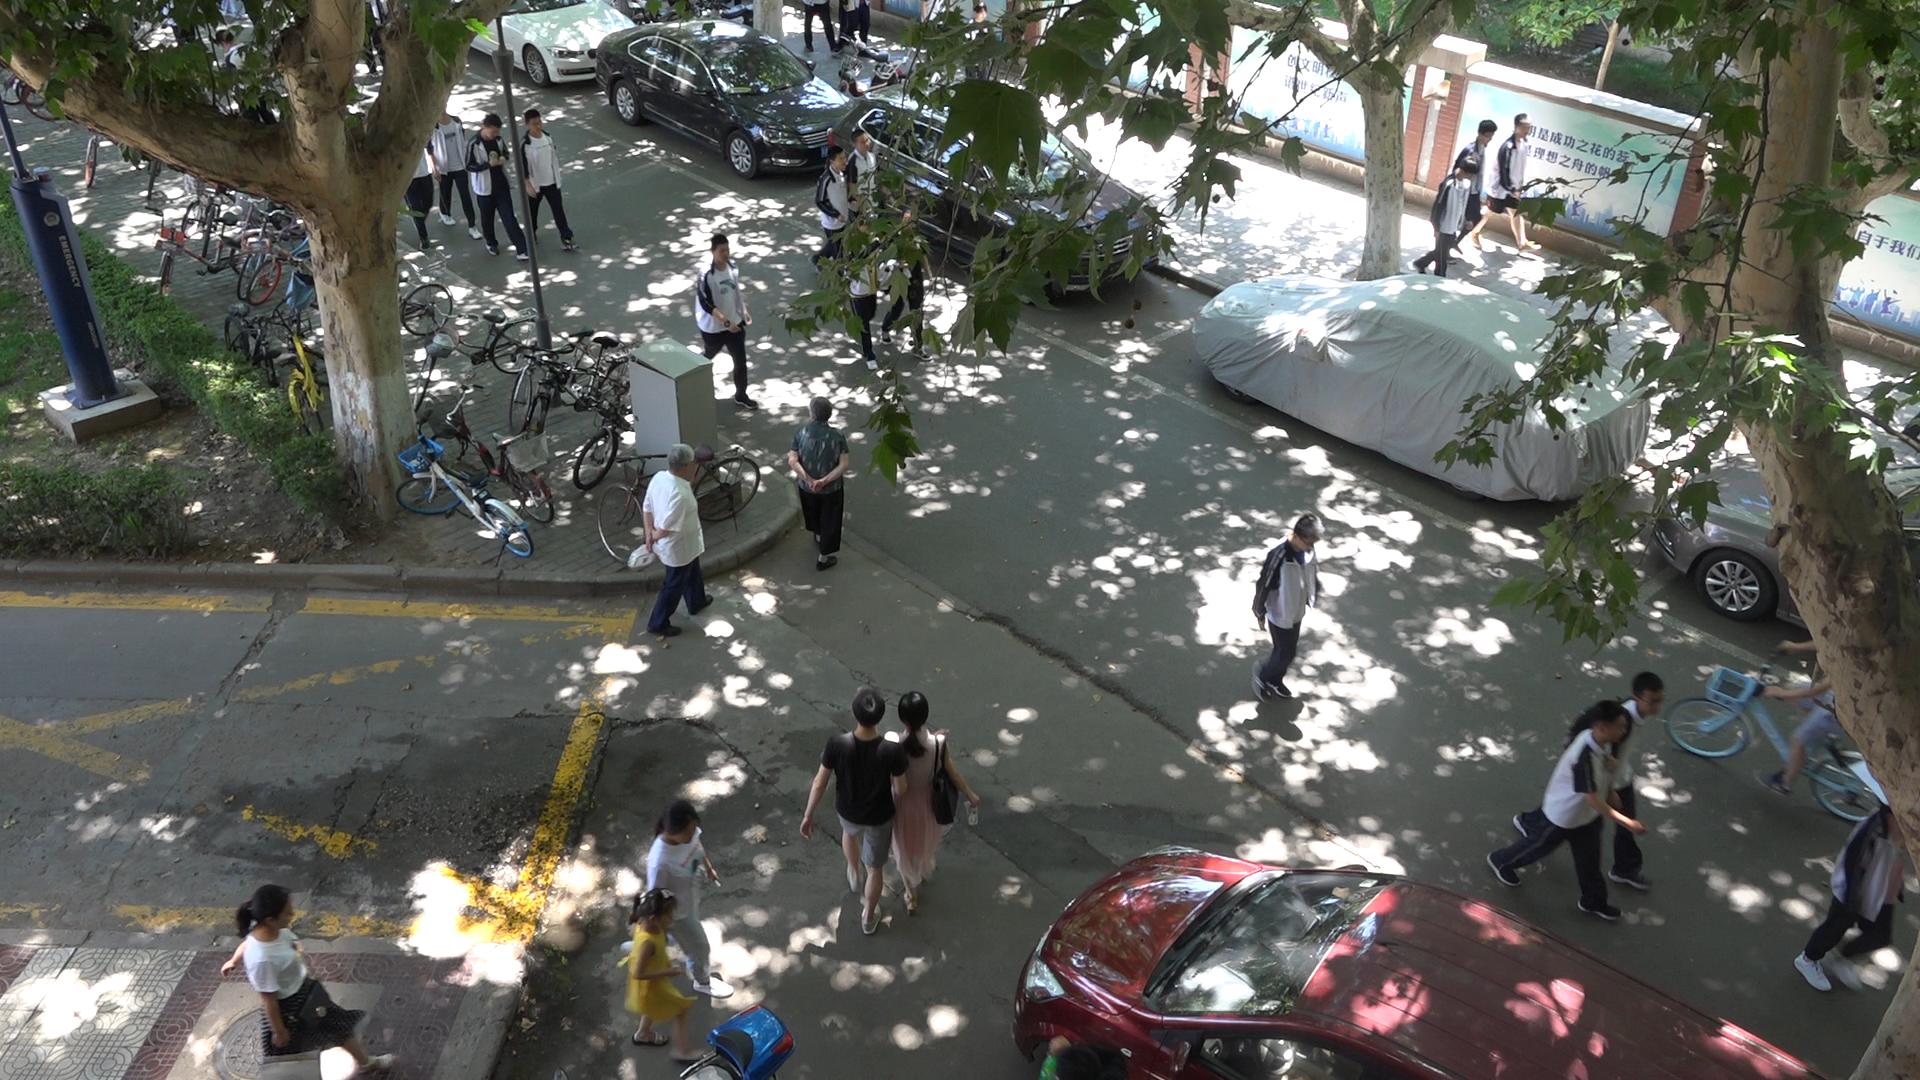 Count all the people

21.